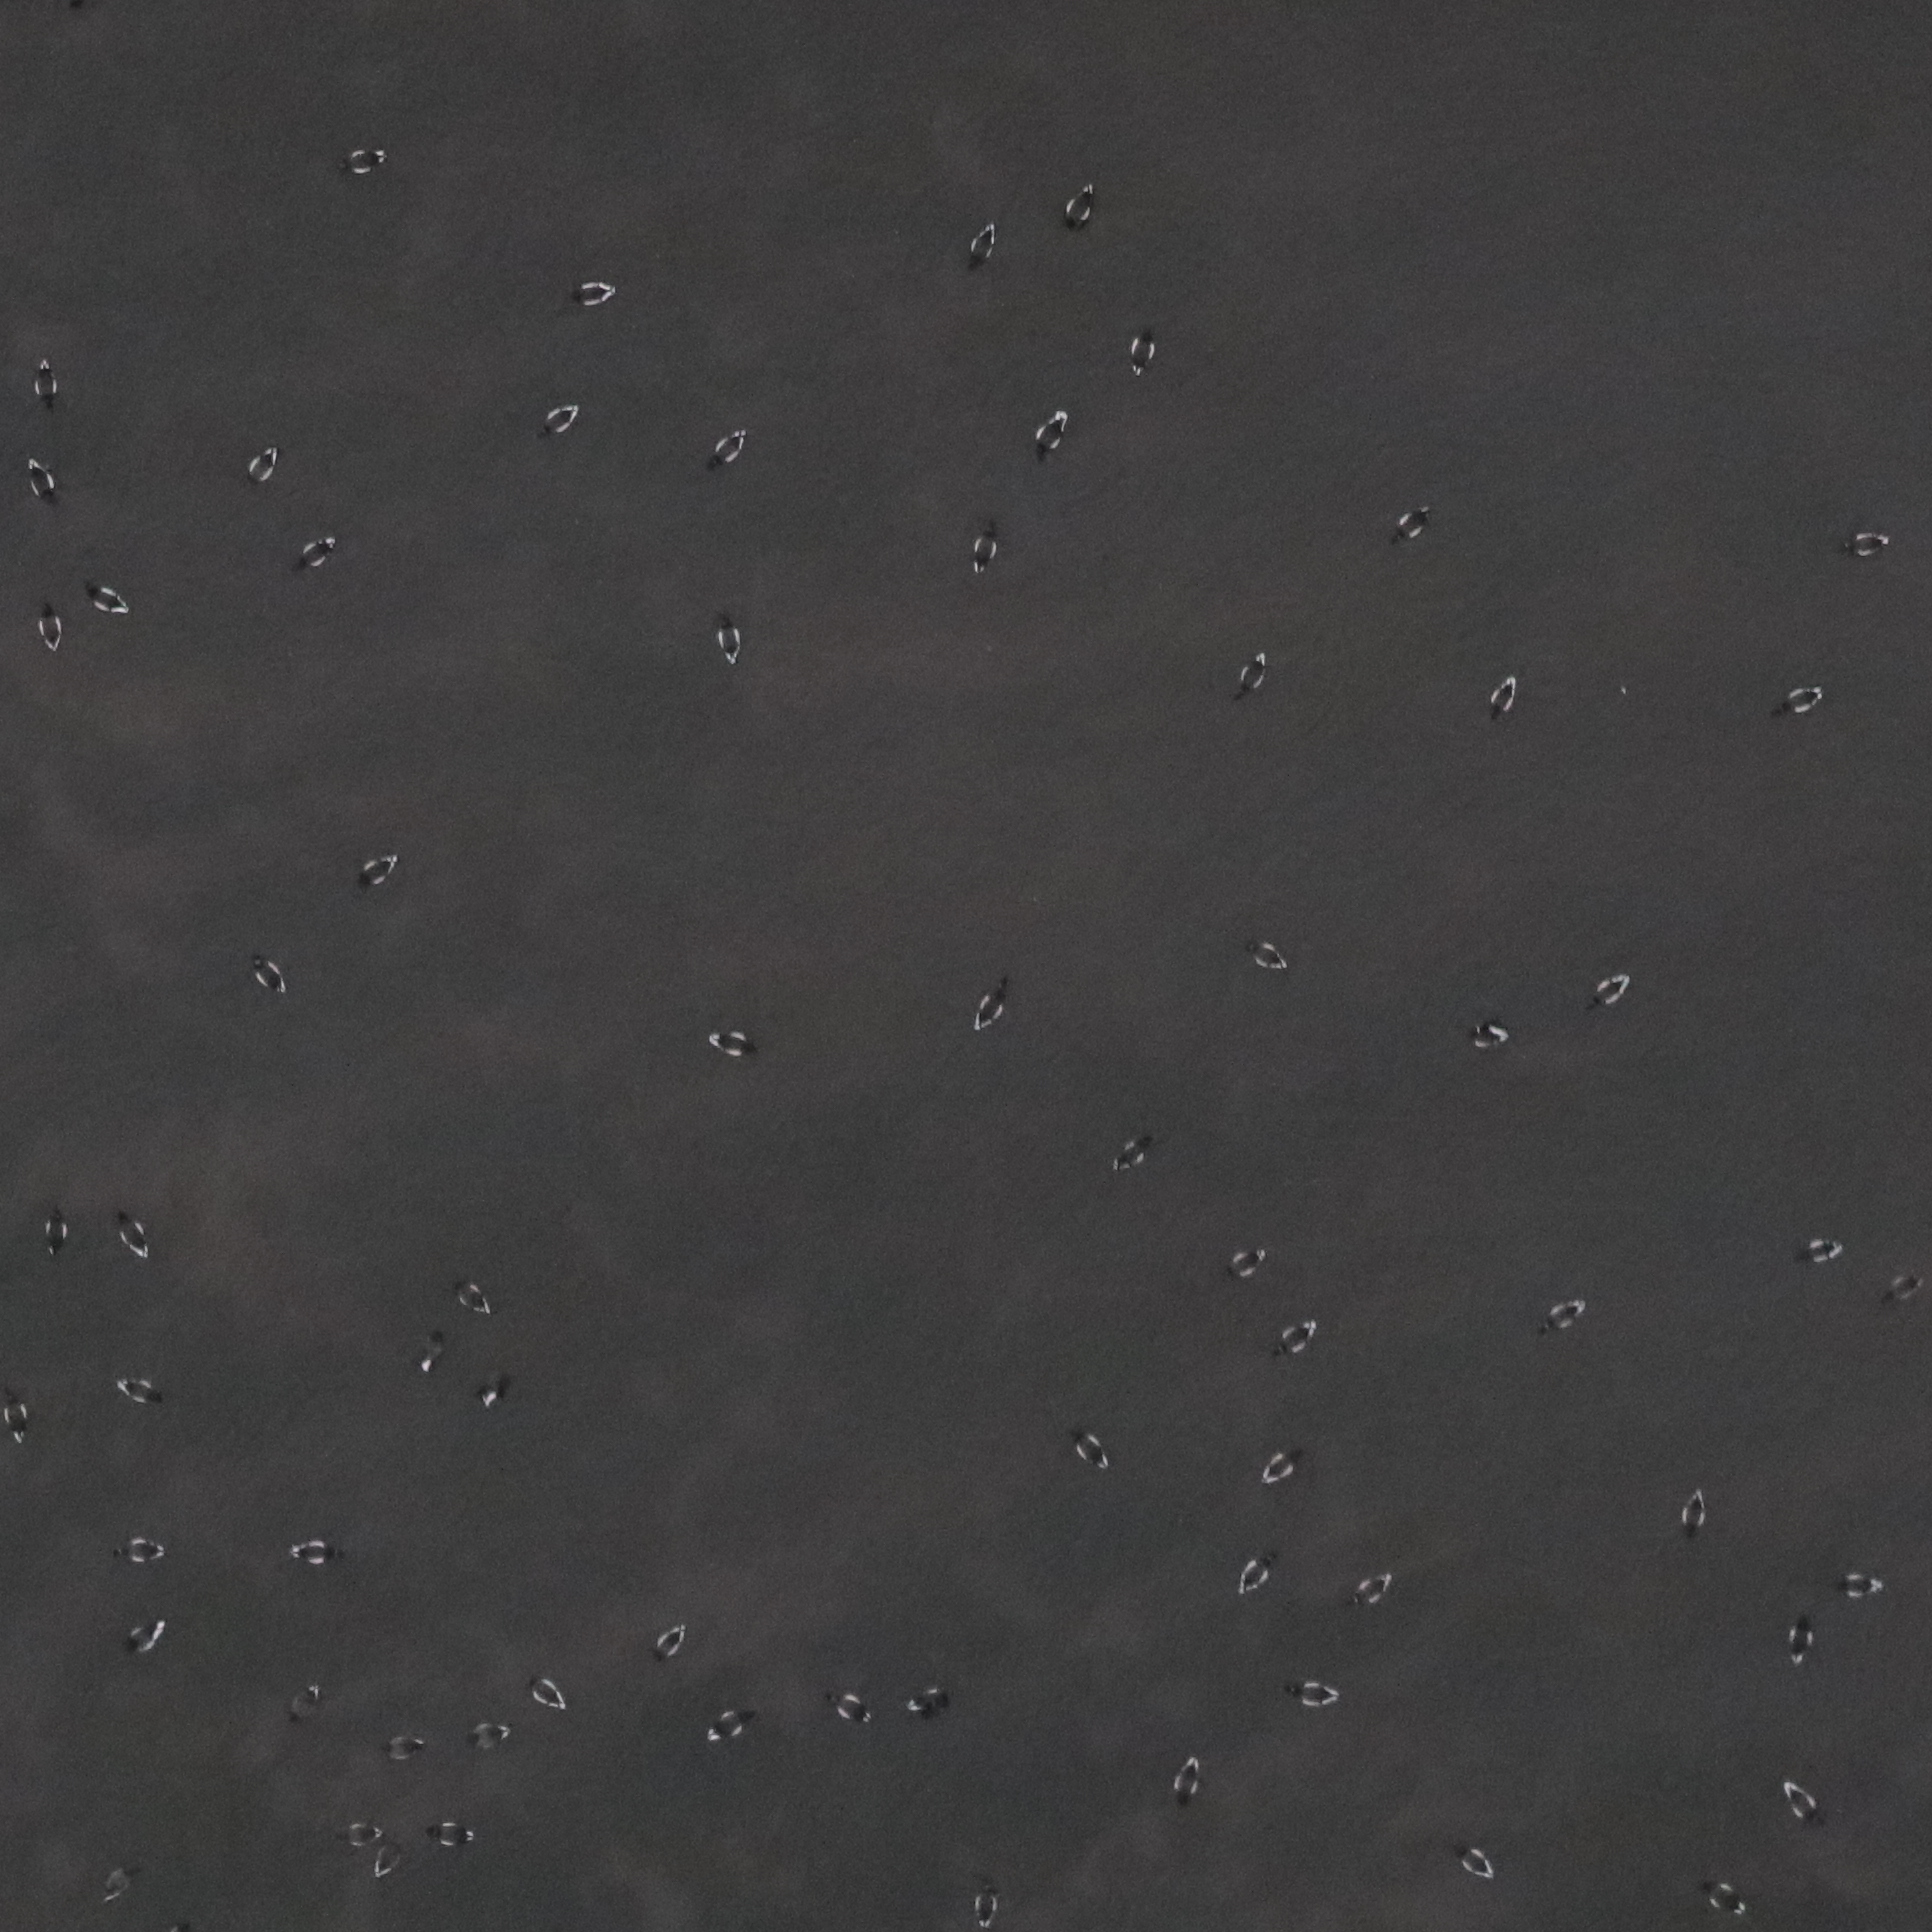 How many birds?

69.